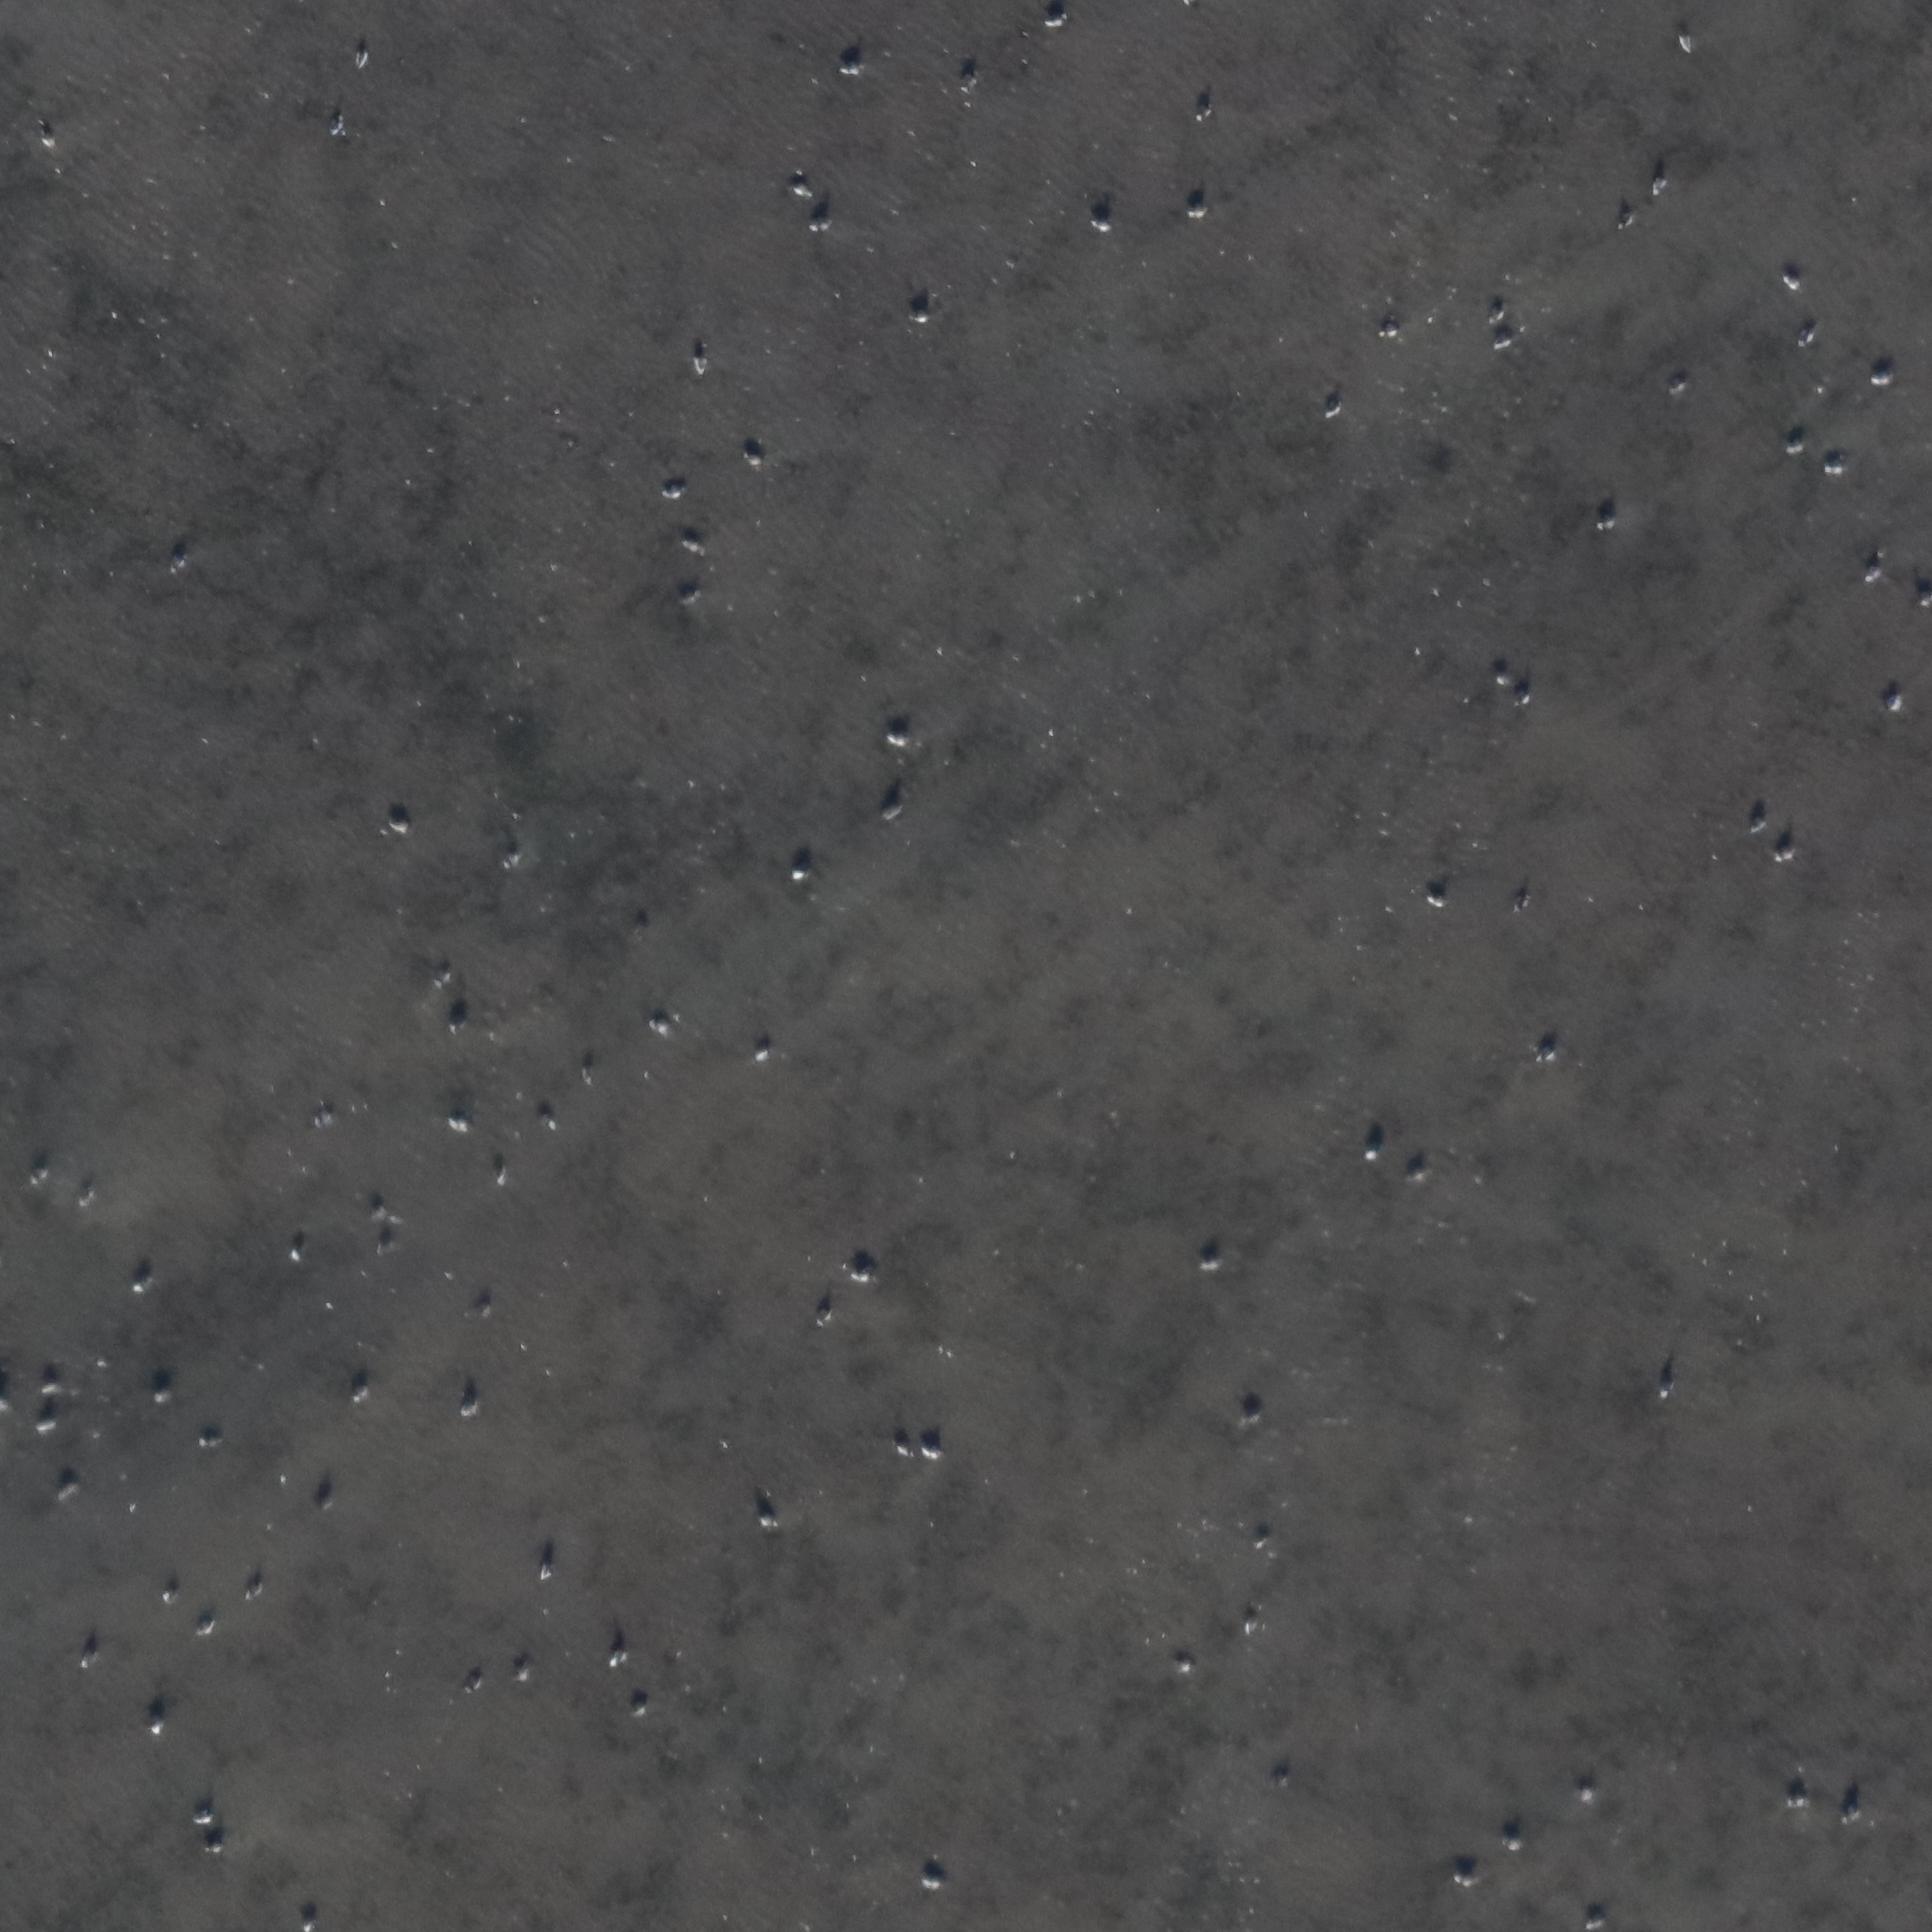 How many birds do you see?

106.